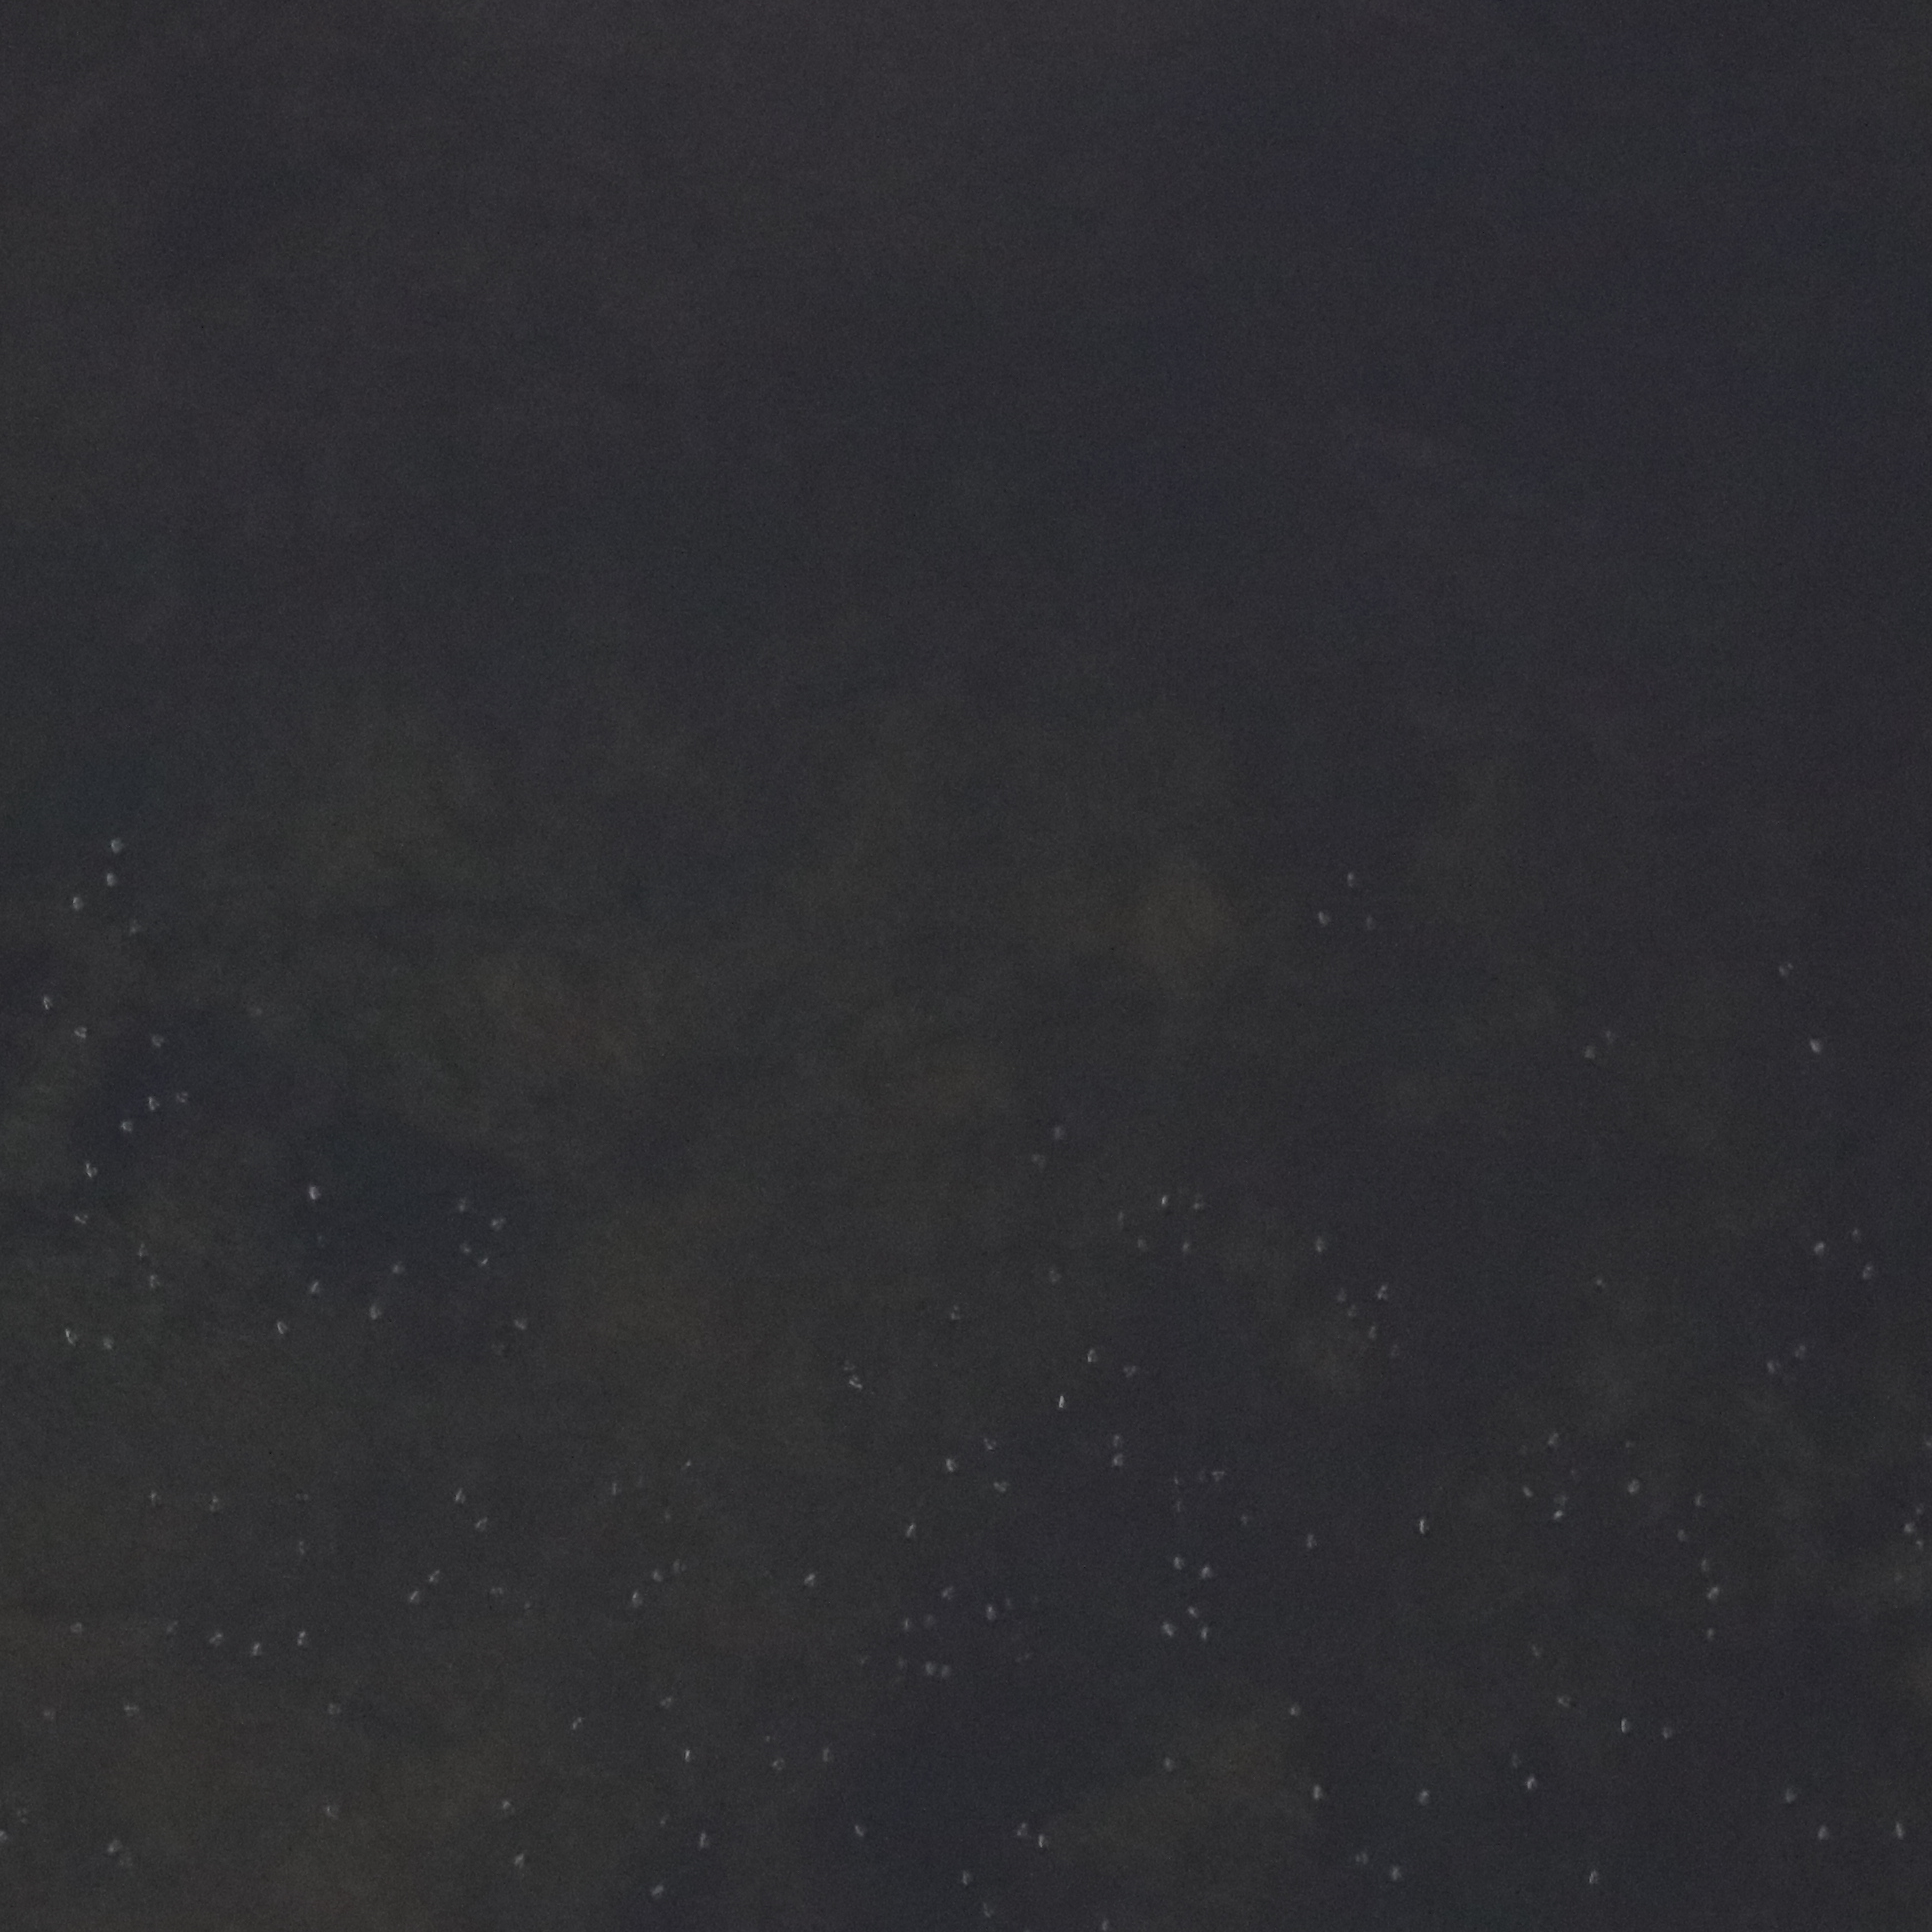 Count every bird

166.